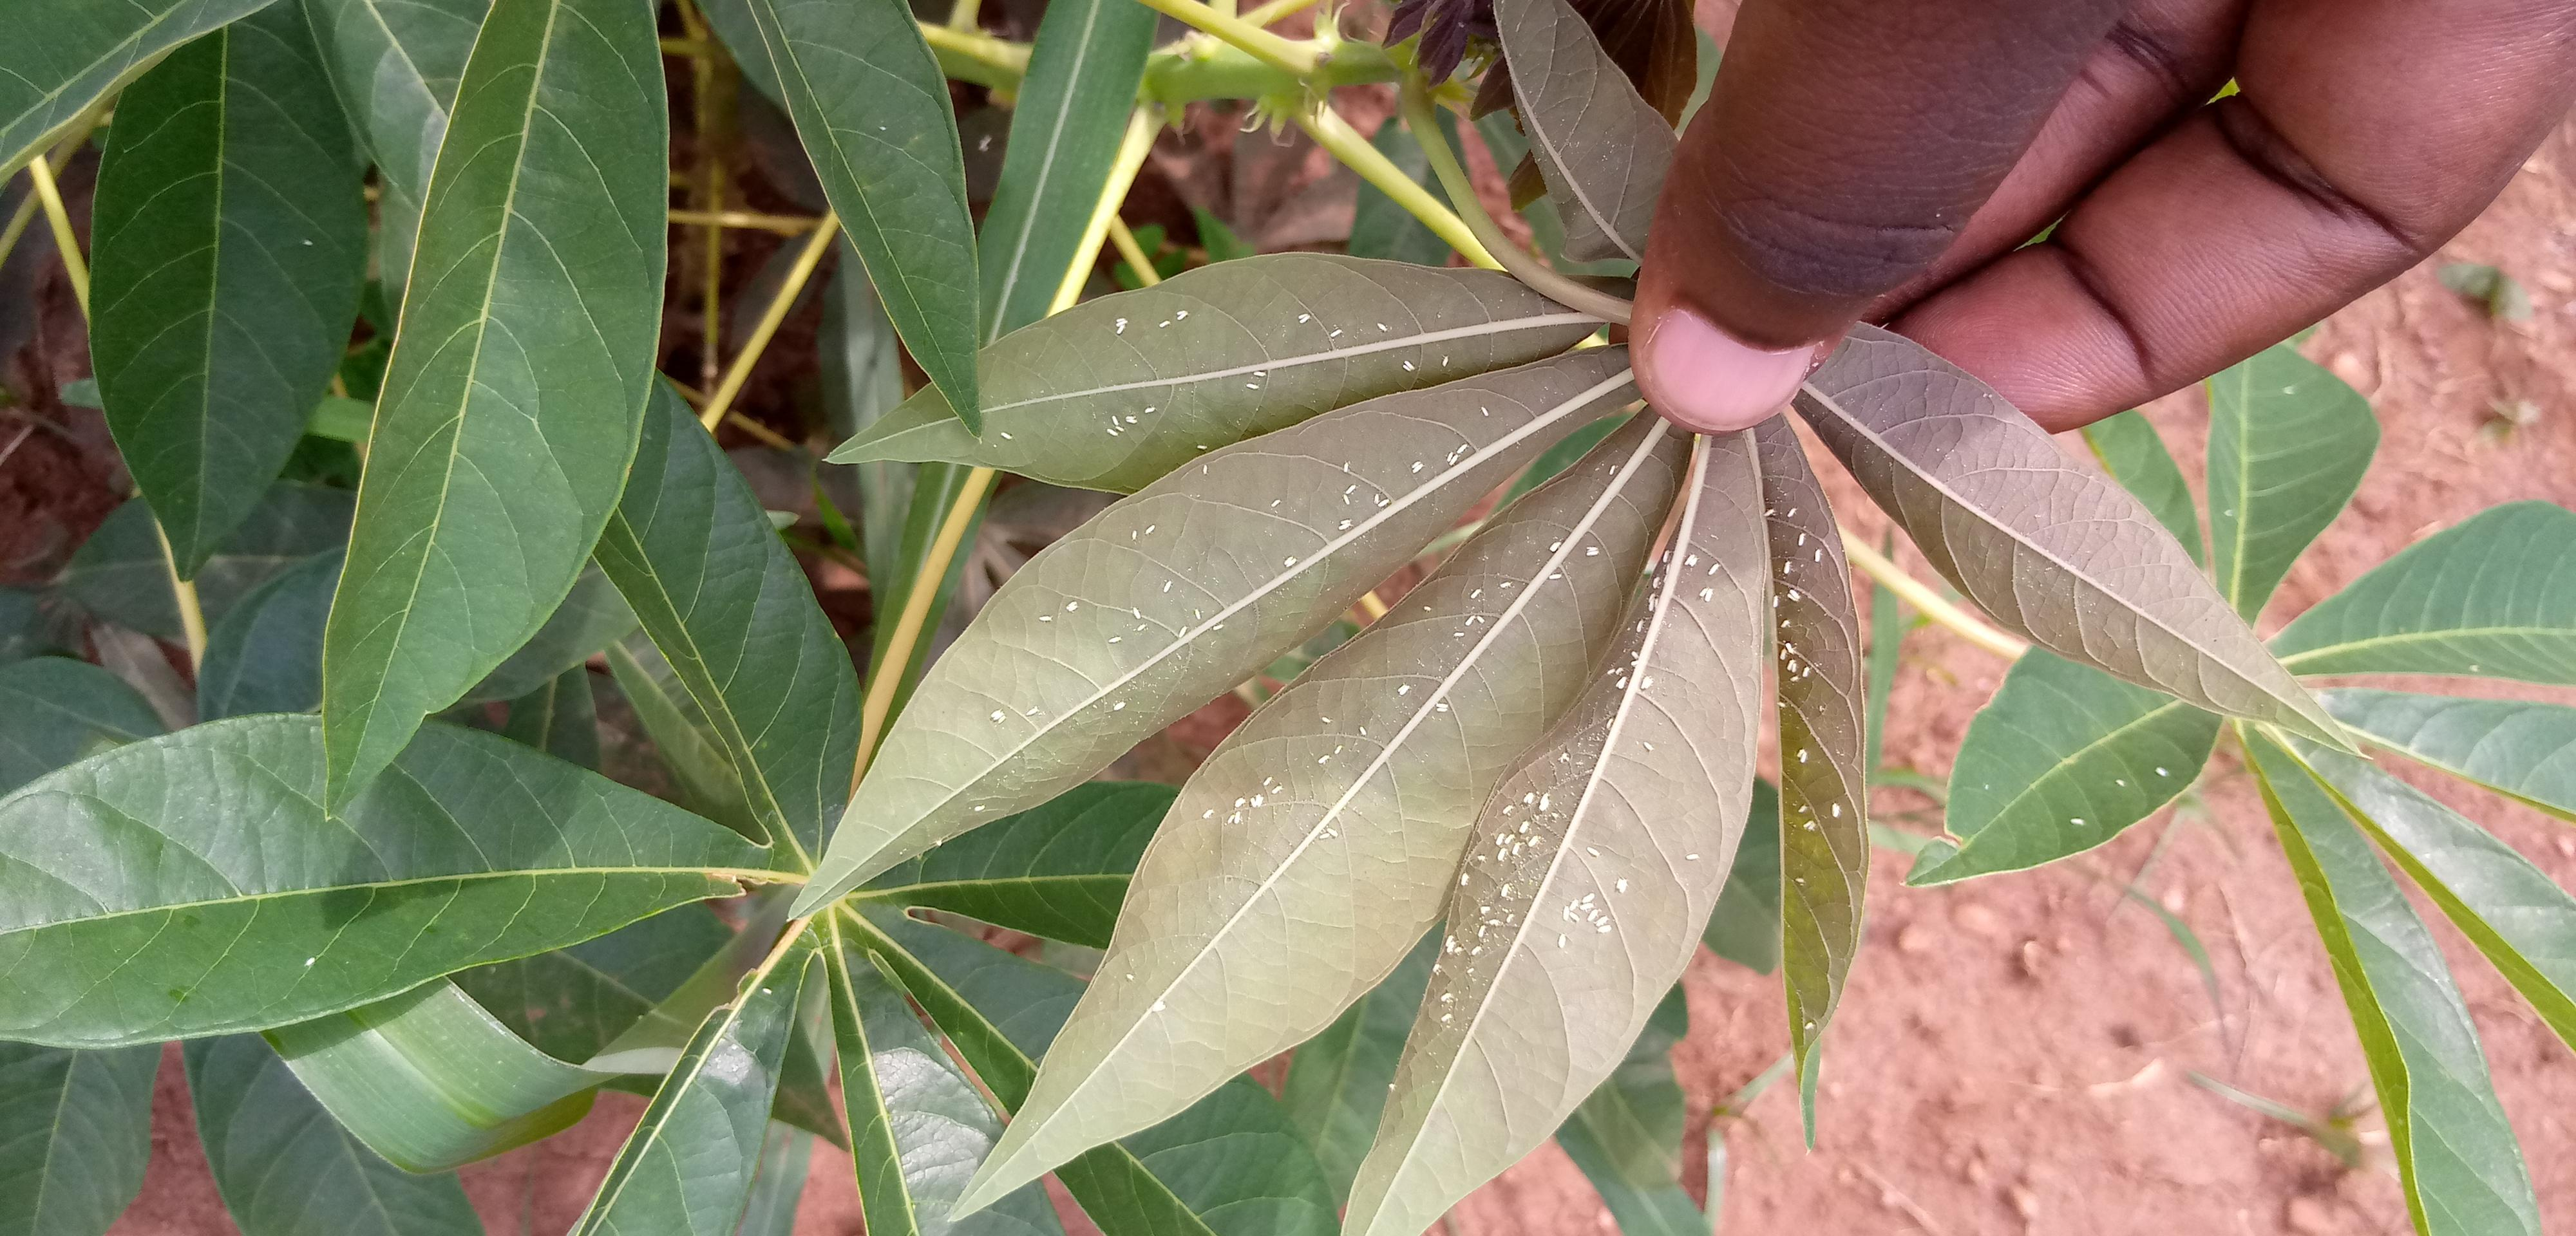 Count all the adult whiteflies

182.